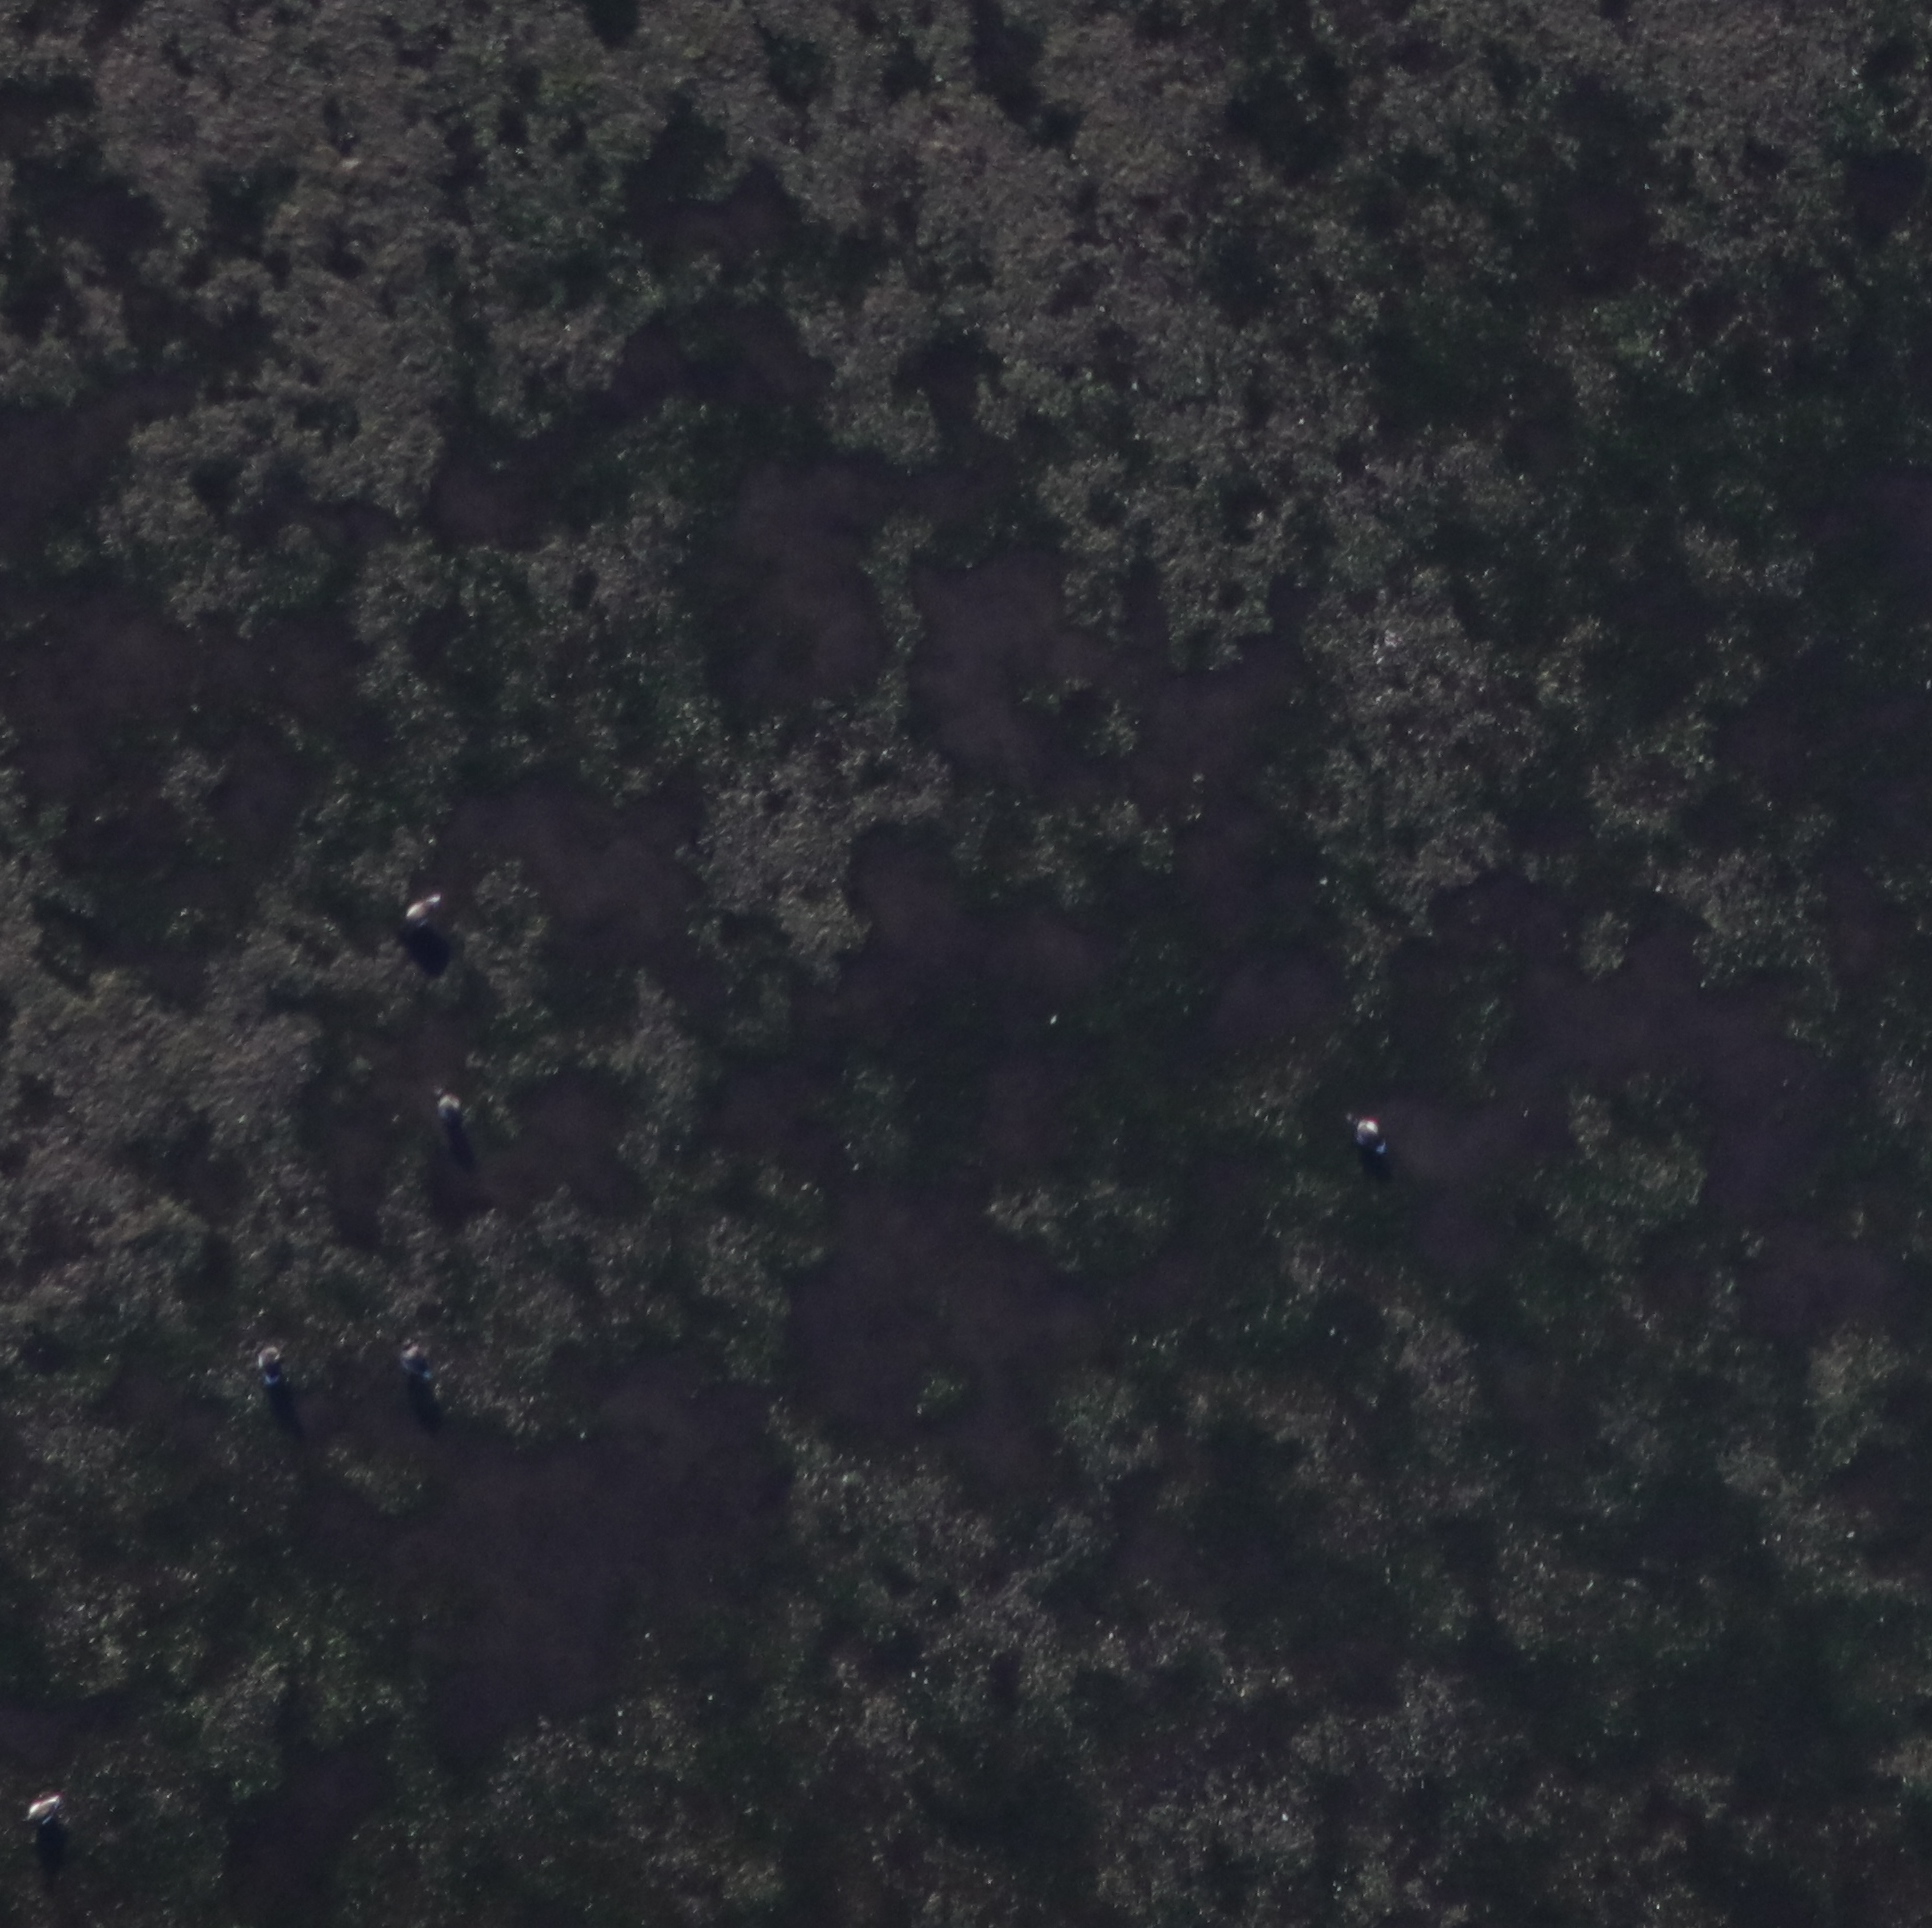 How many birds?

6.